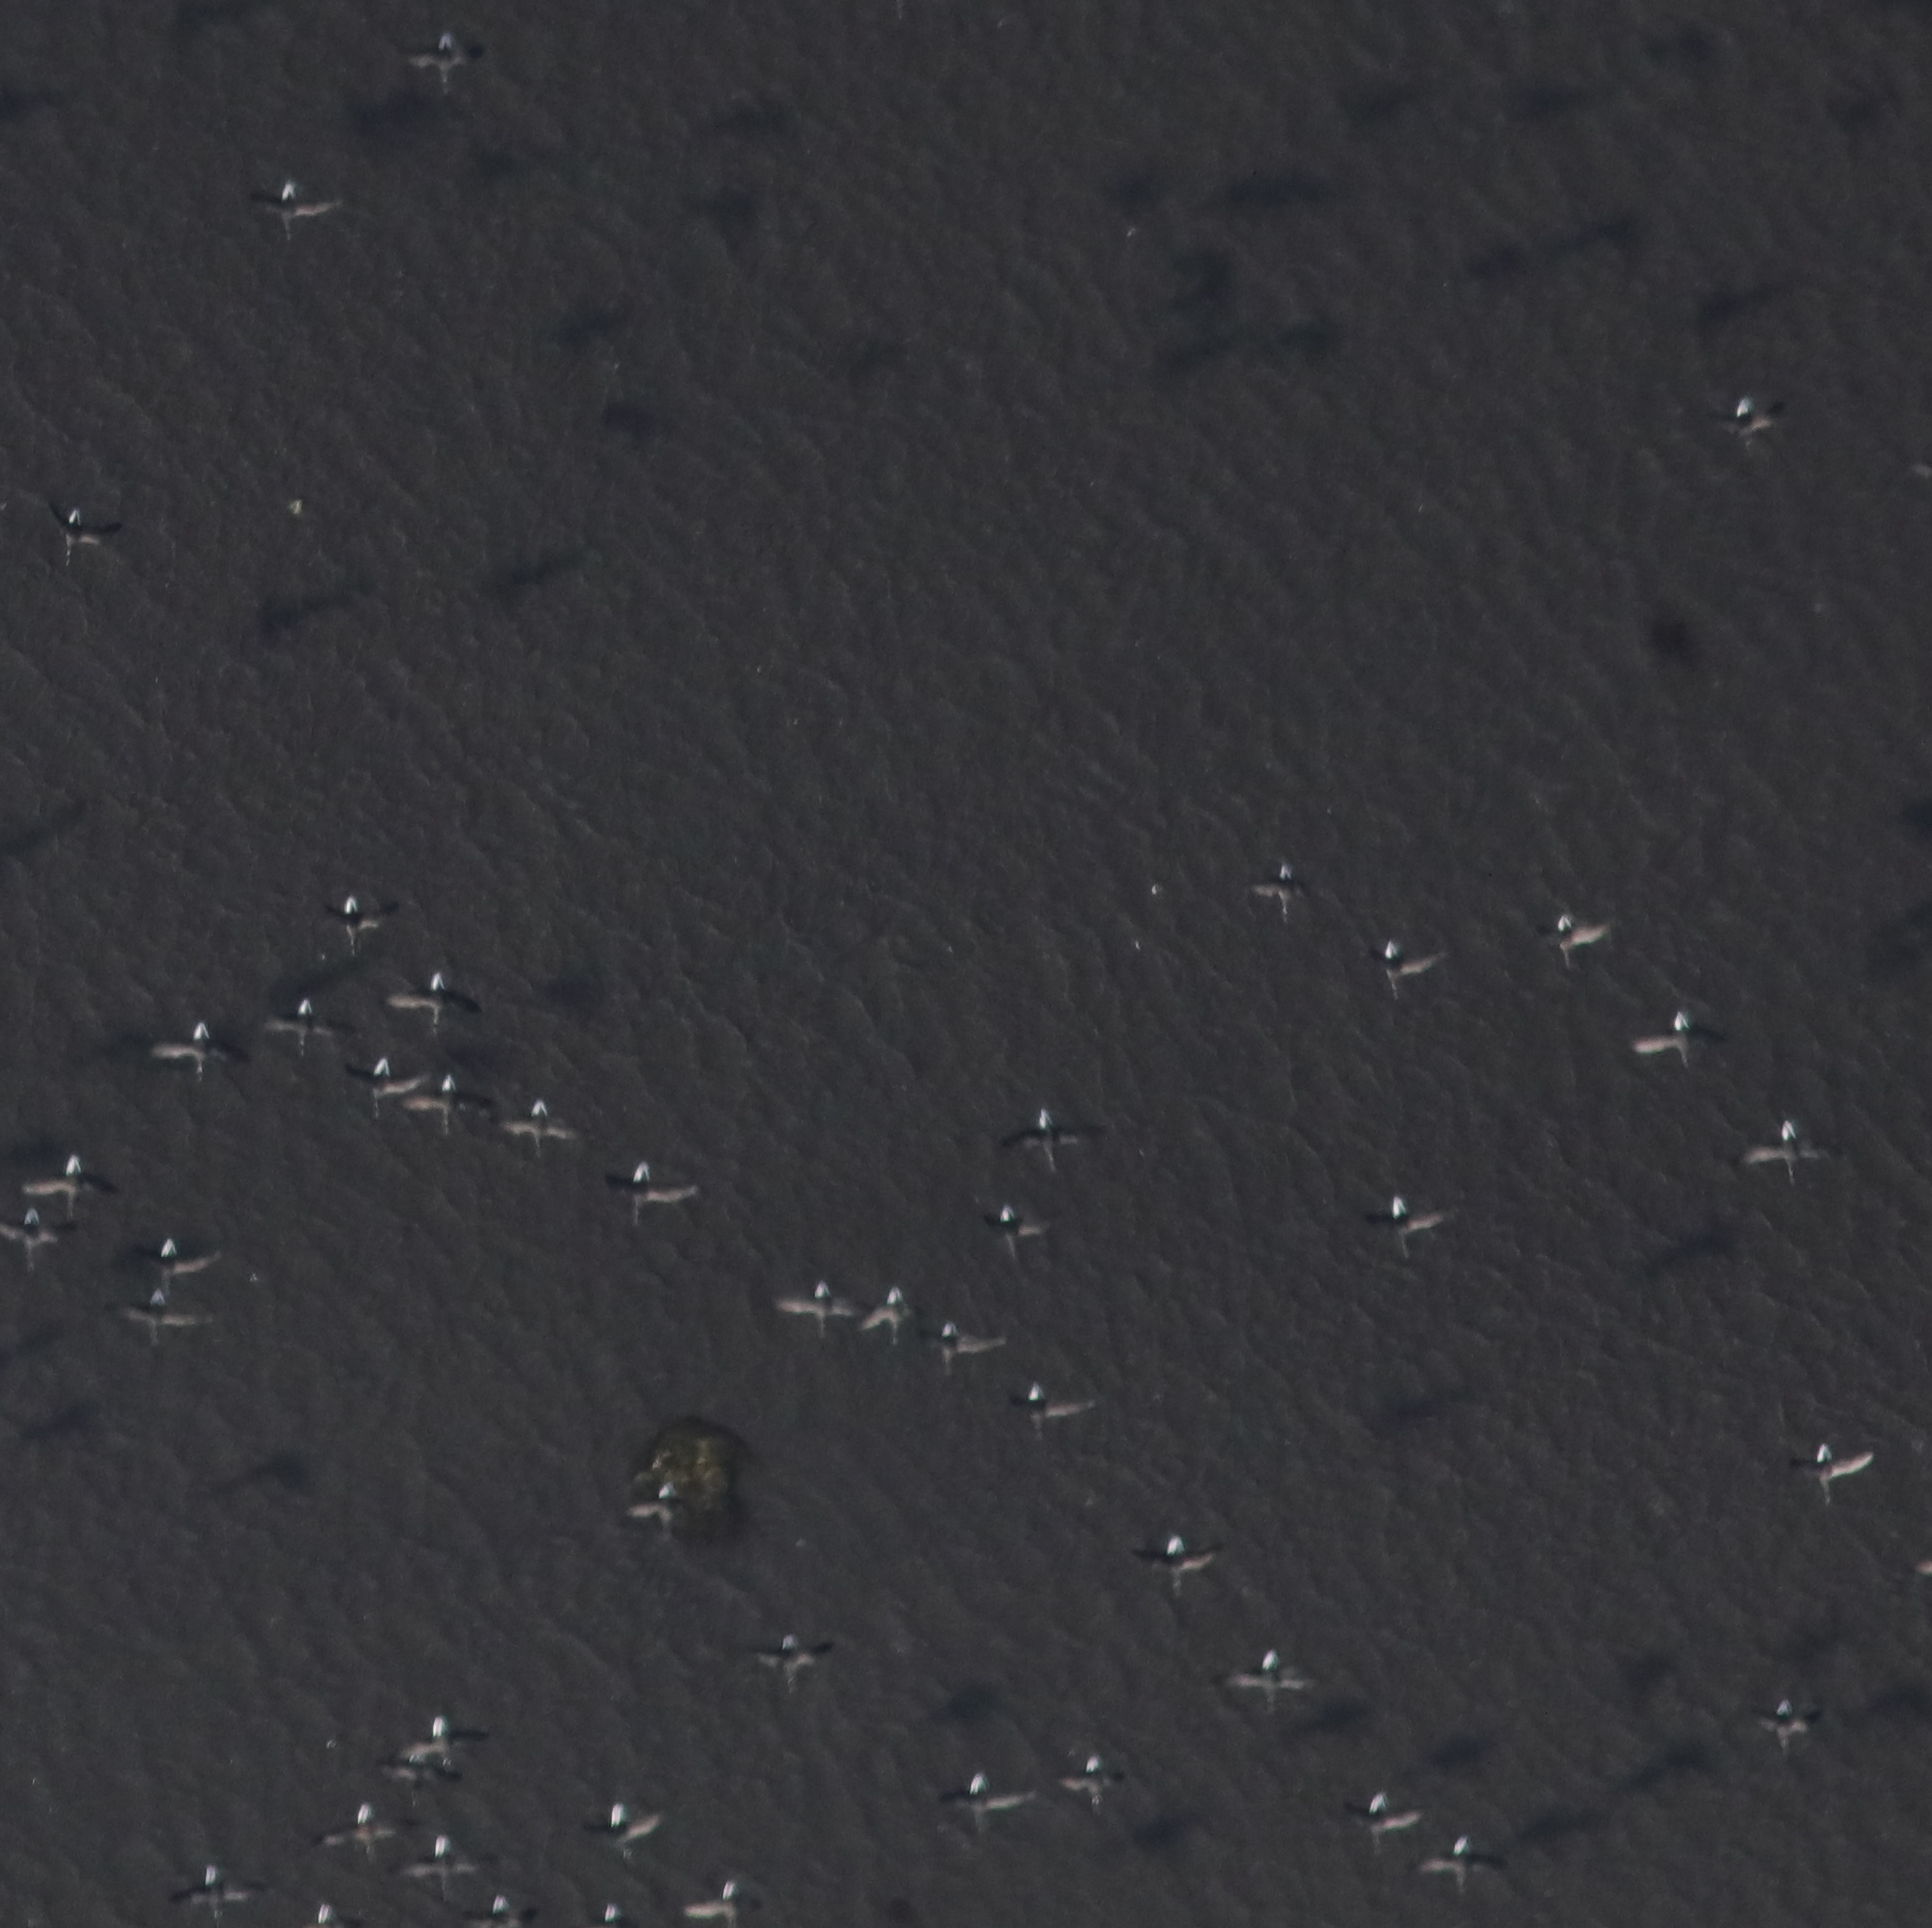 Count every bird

48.